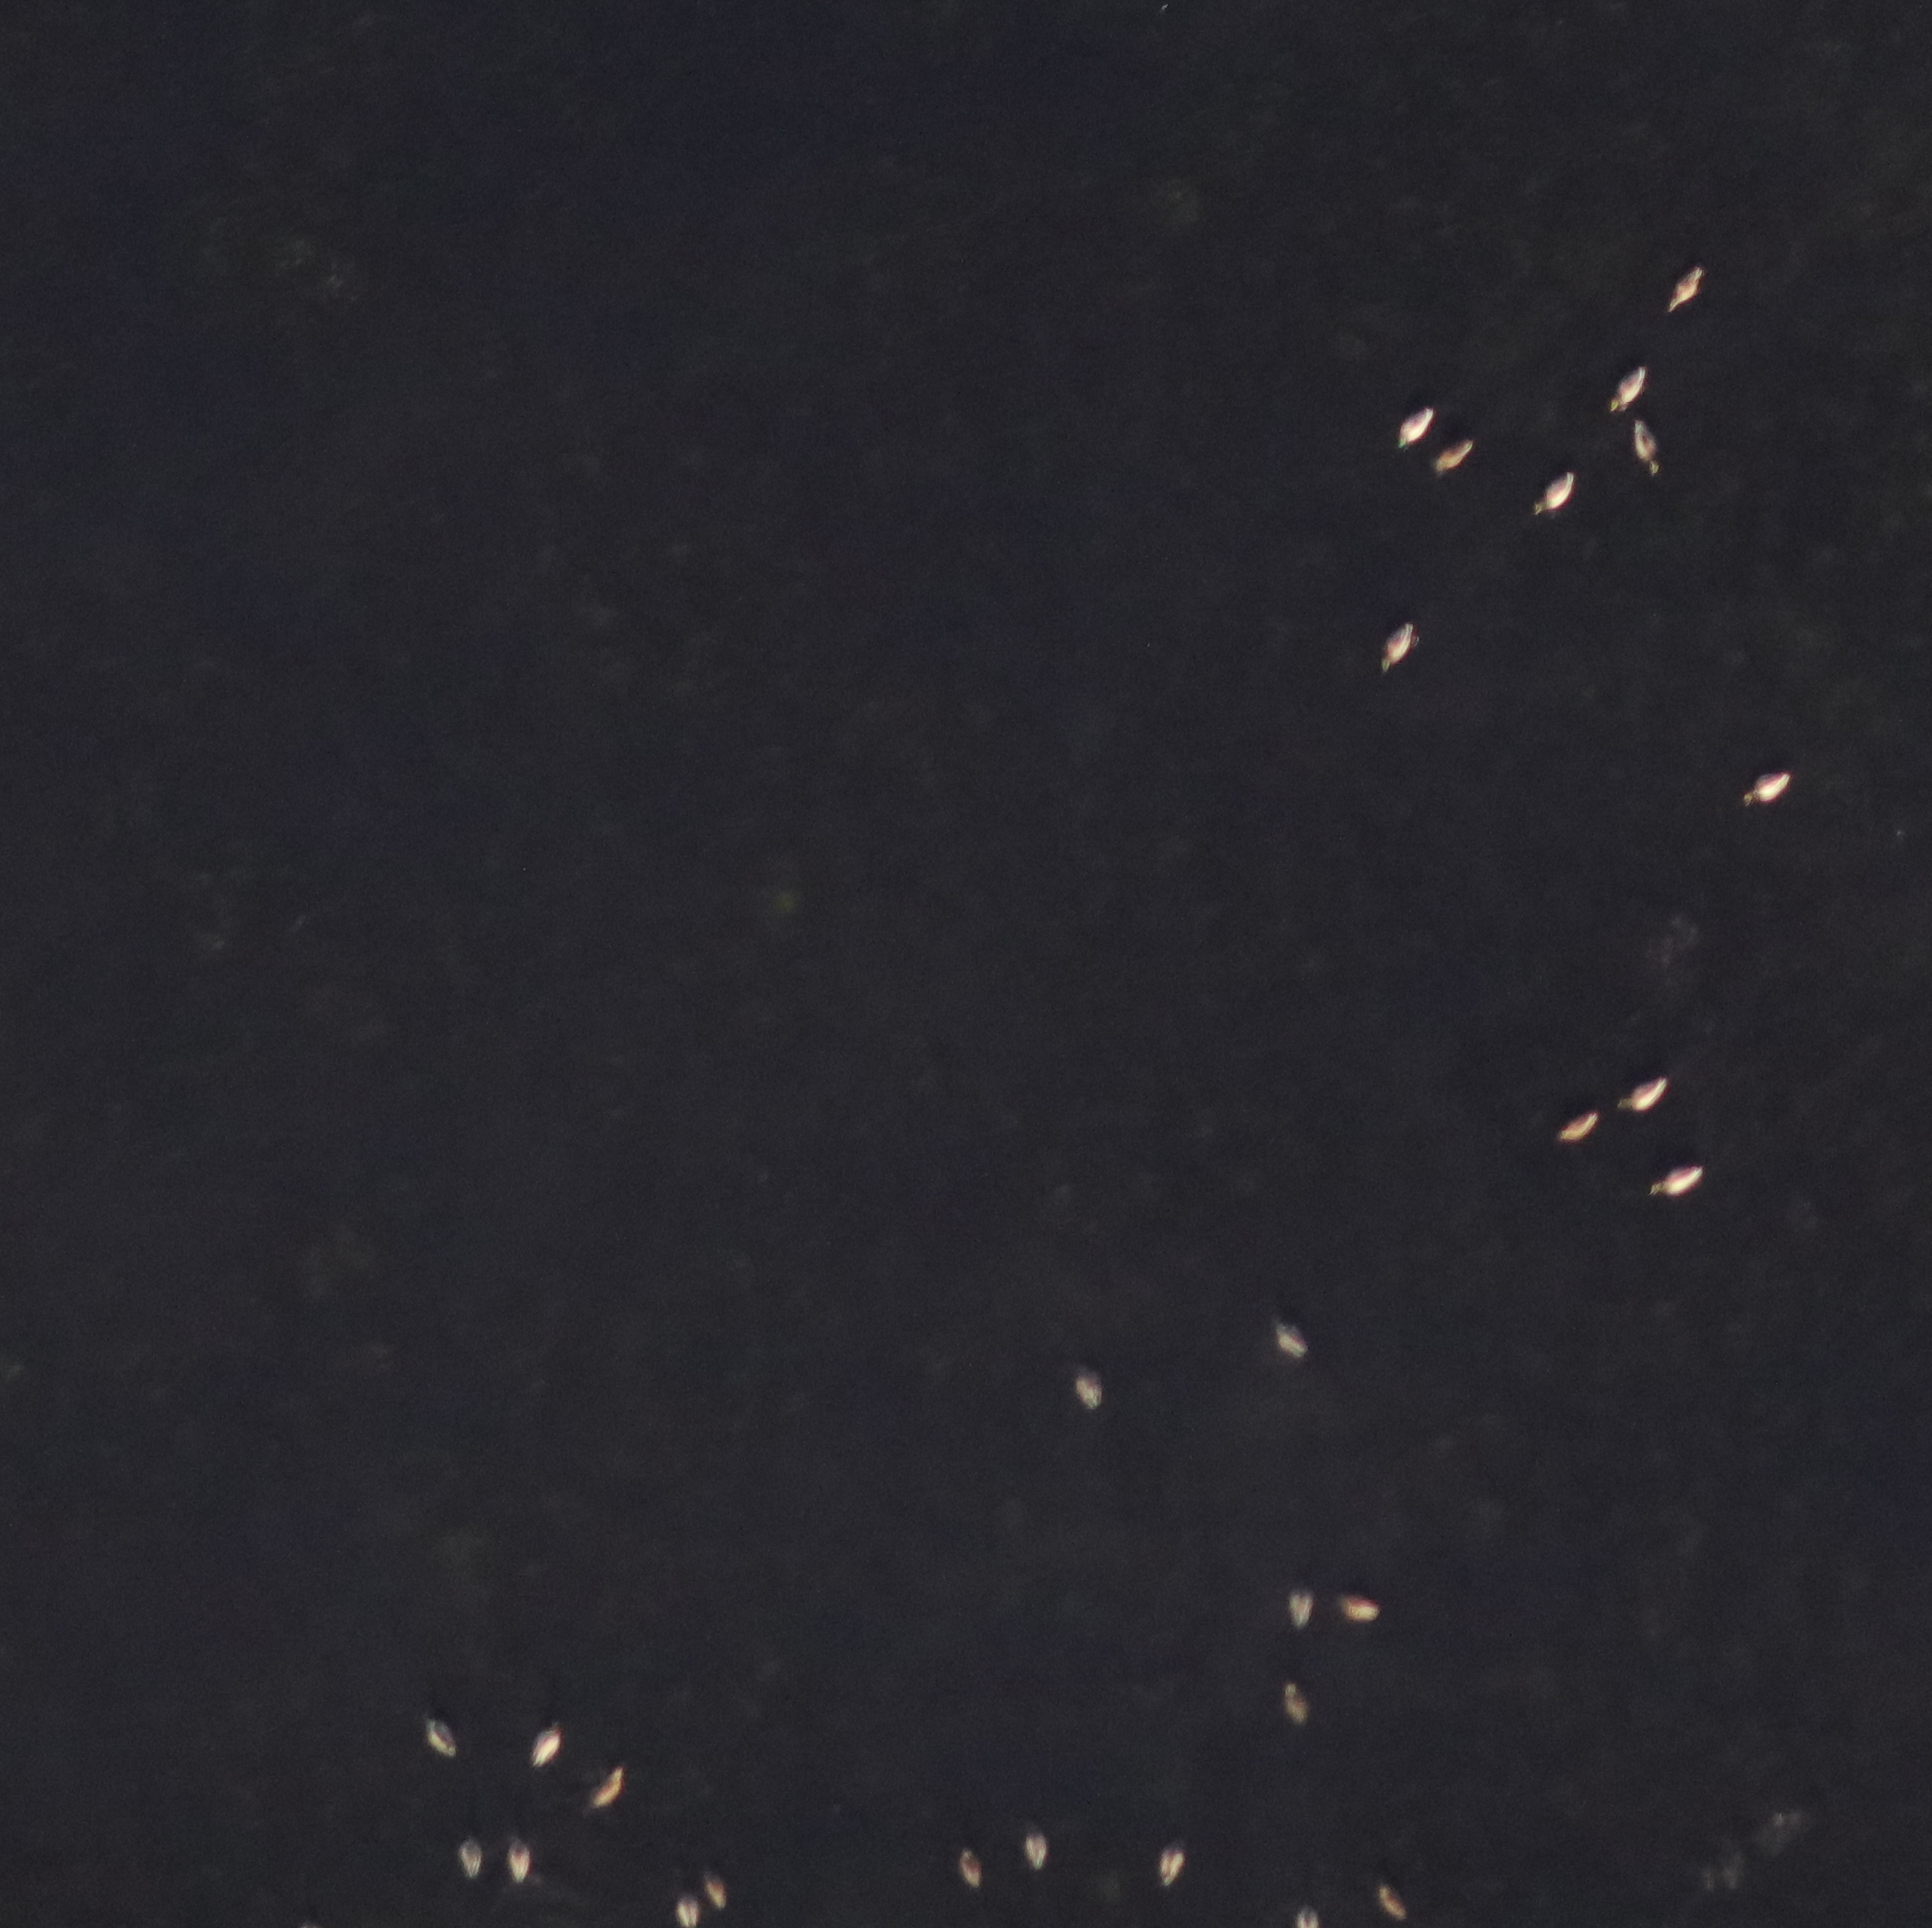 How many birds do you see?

27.